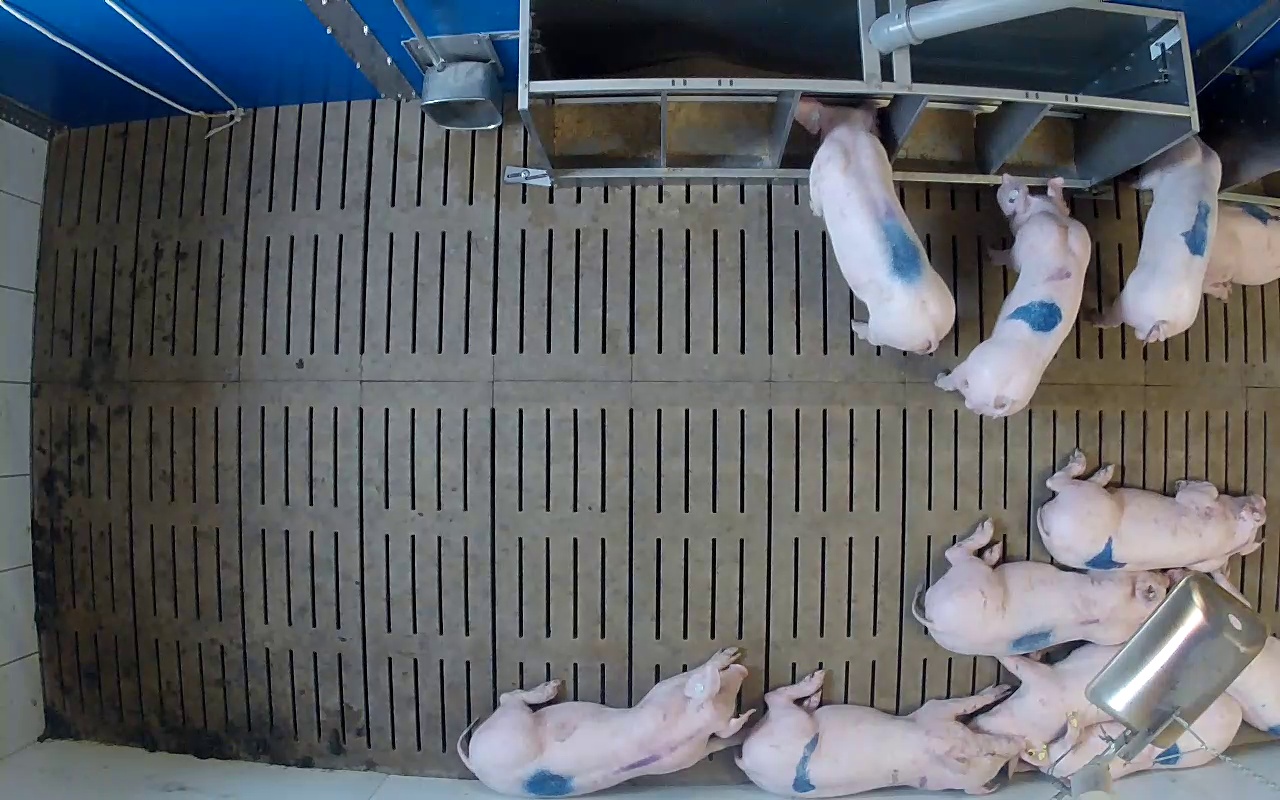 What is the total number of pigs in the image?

11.